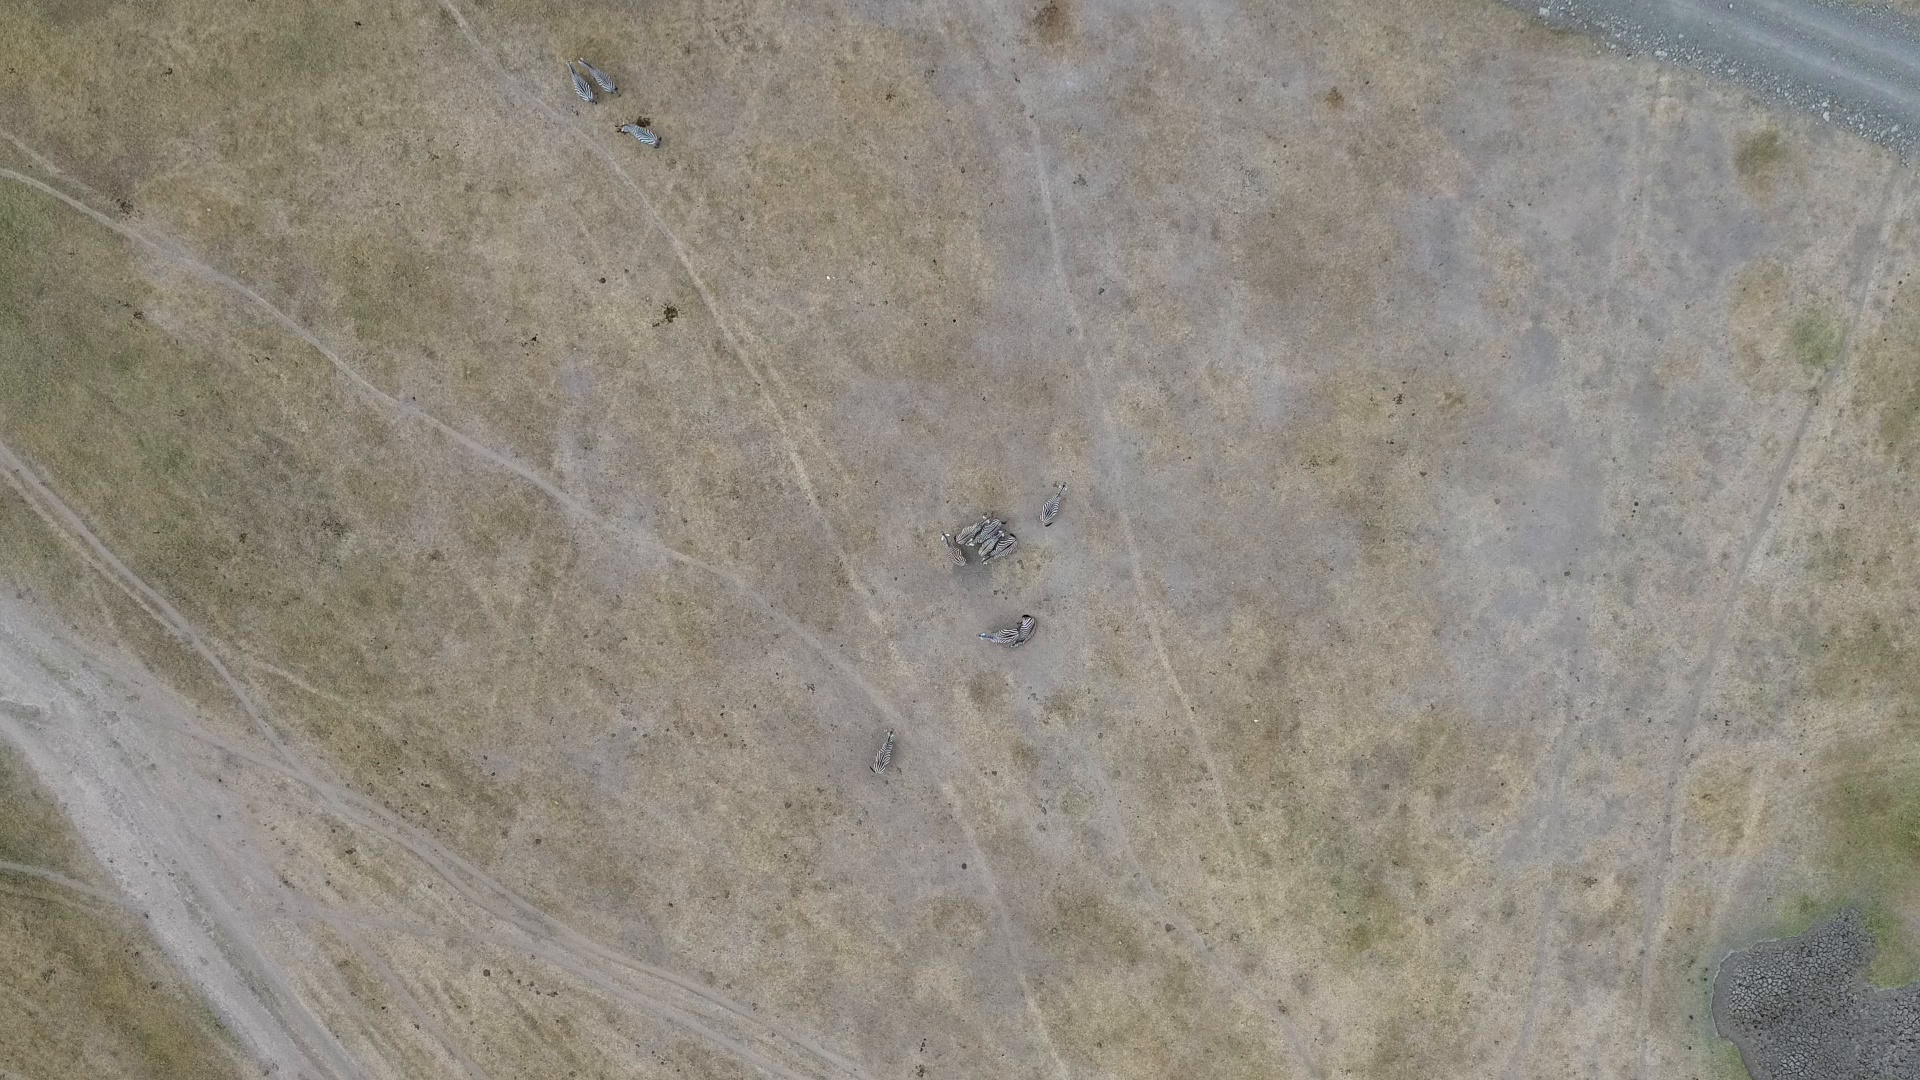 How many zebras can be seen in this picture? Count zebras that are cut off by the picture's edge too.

12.